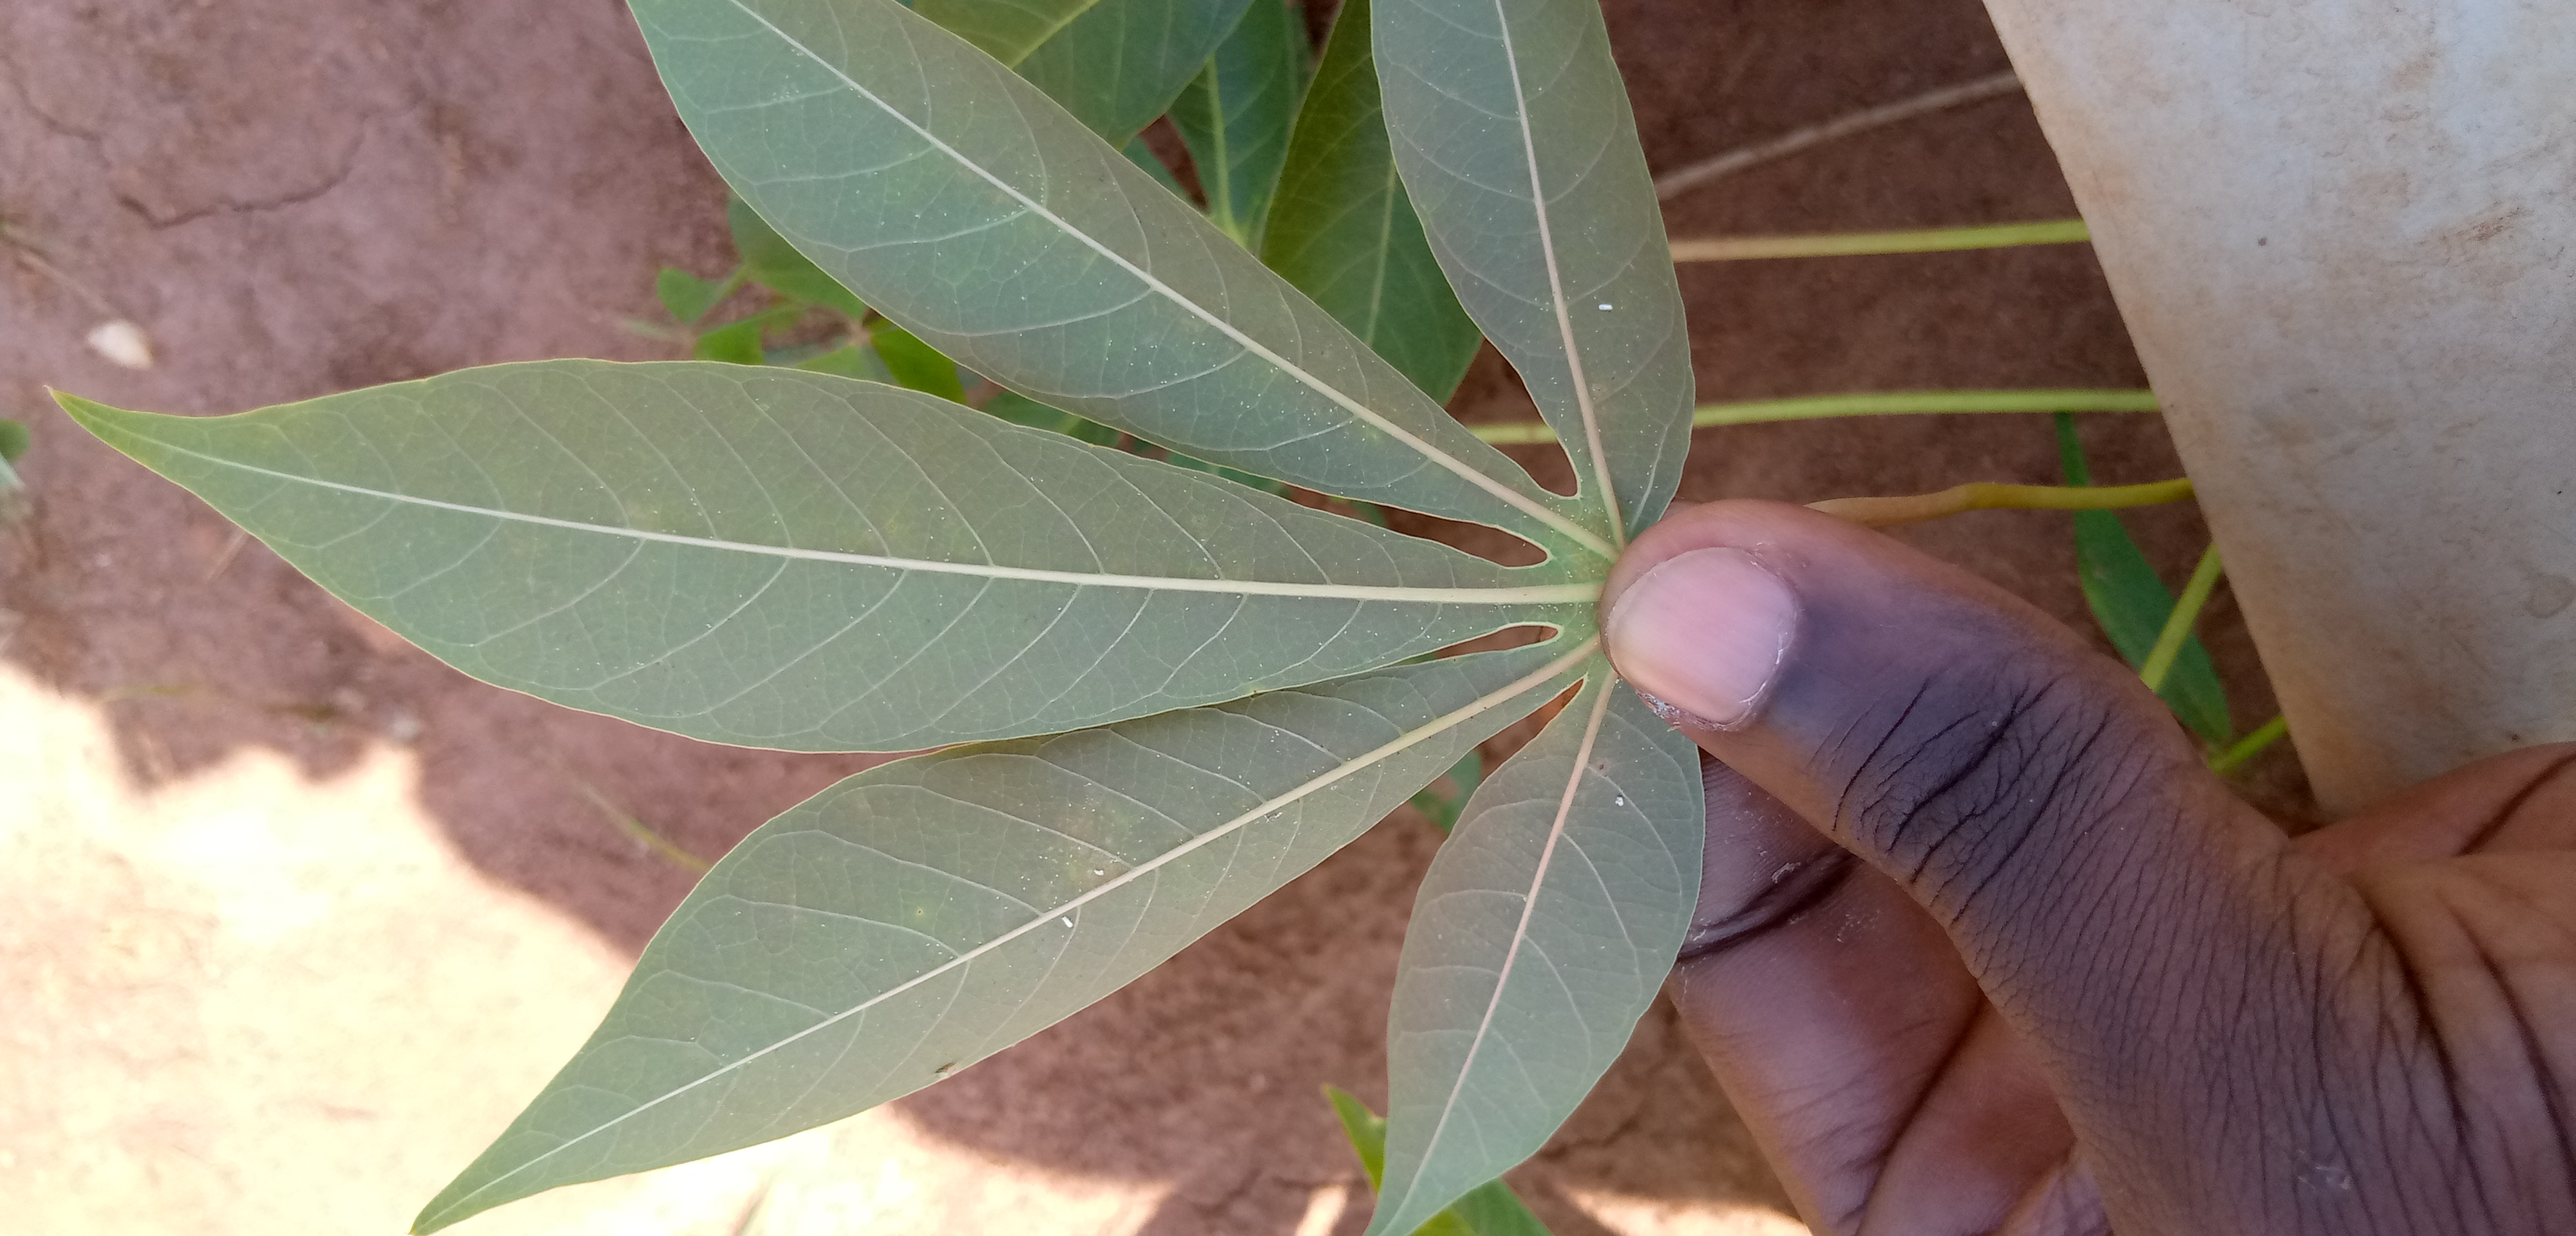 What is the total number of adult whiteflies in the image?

2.